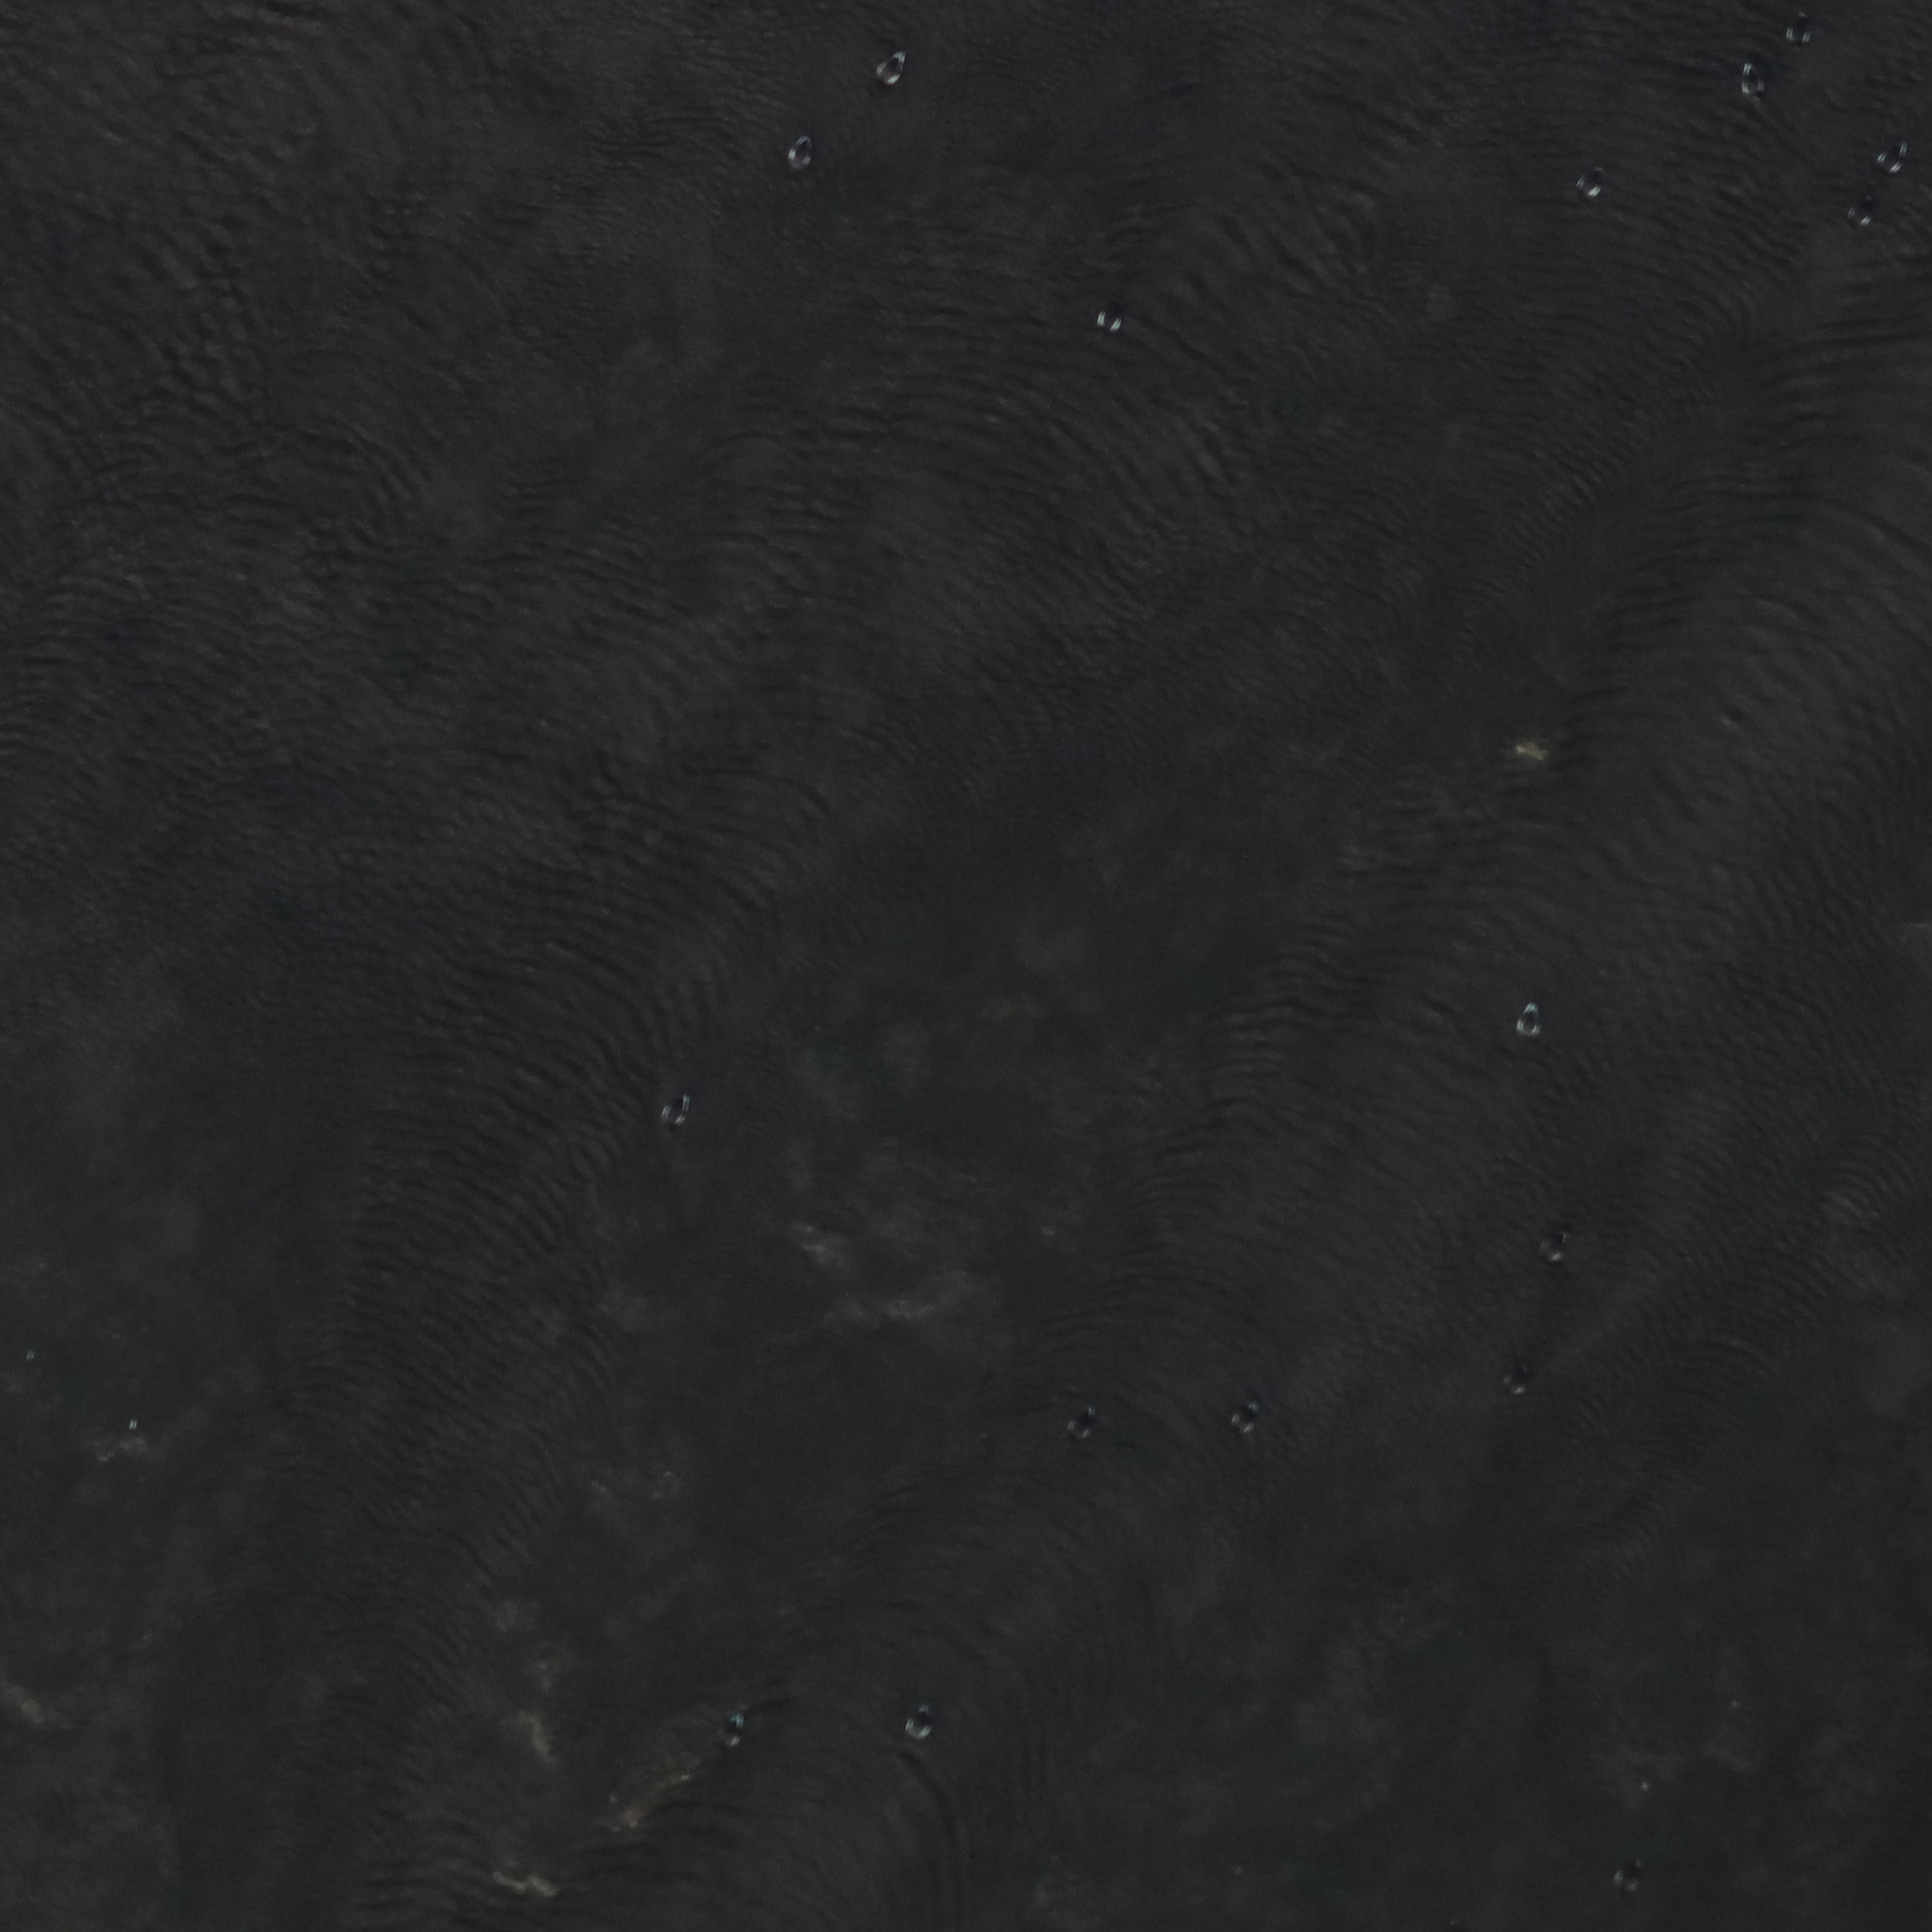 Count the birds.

17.